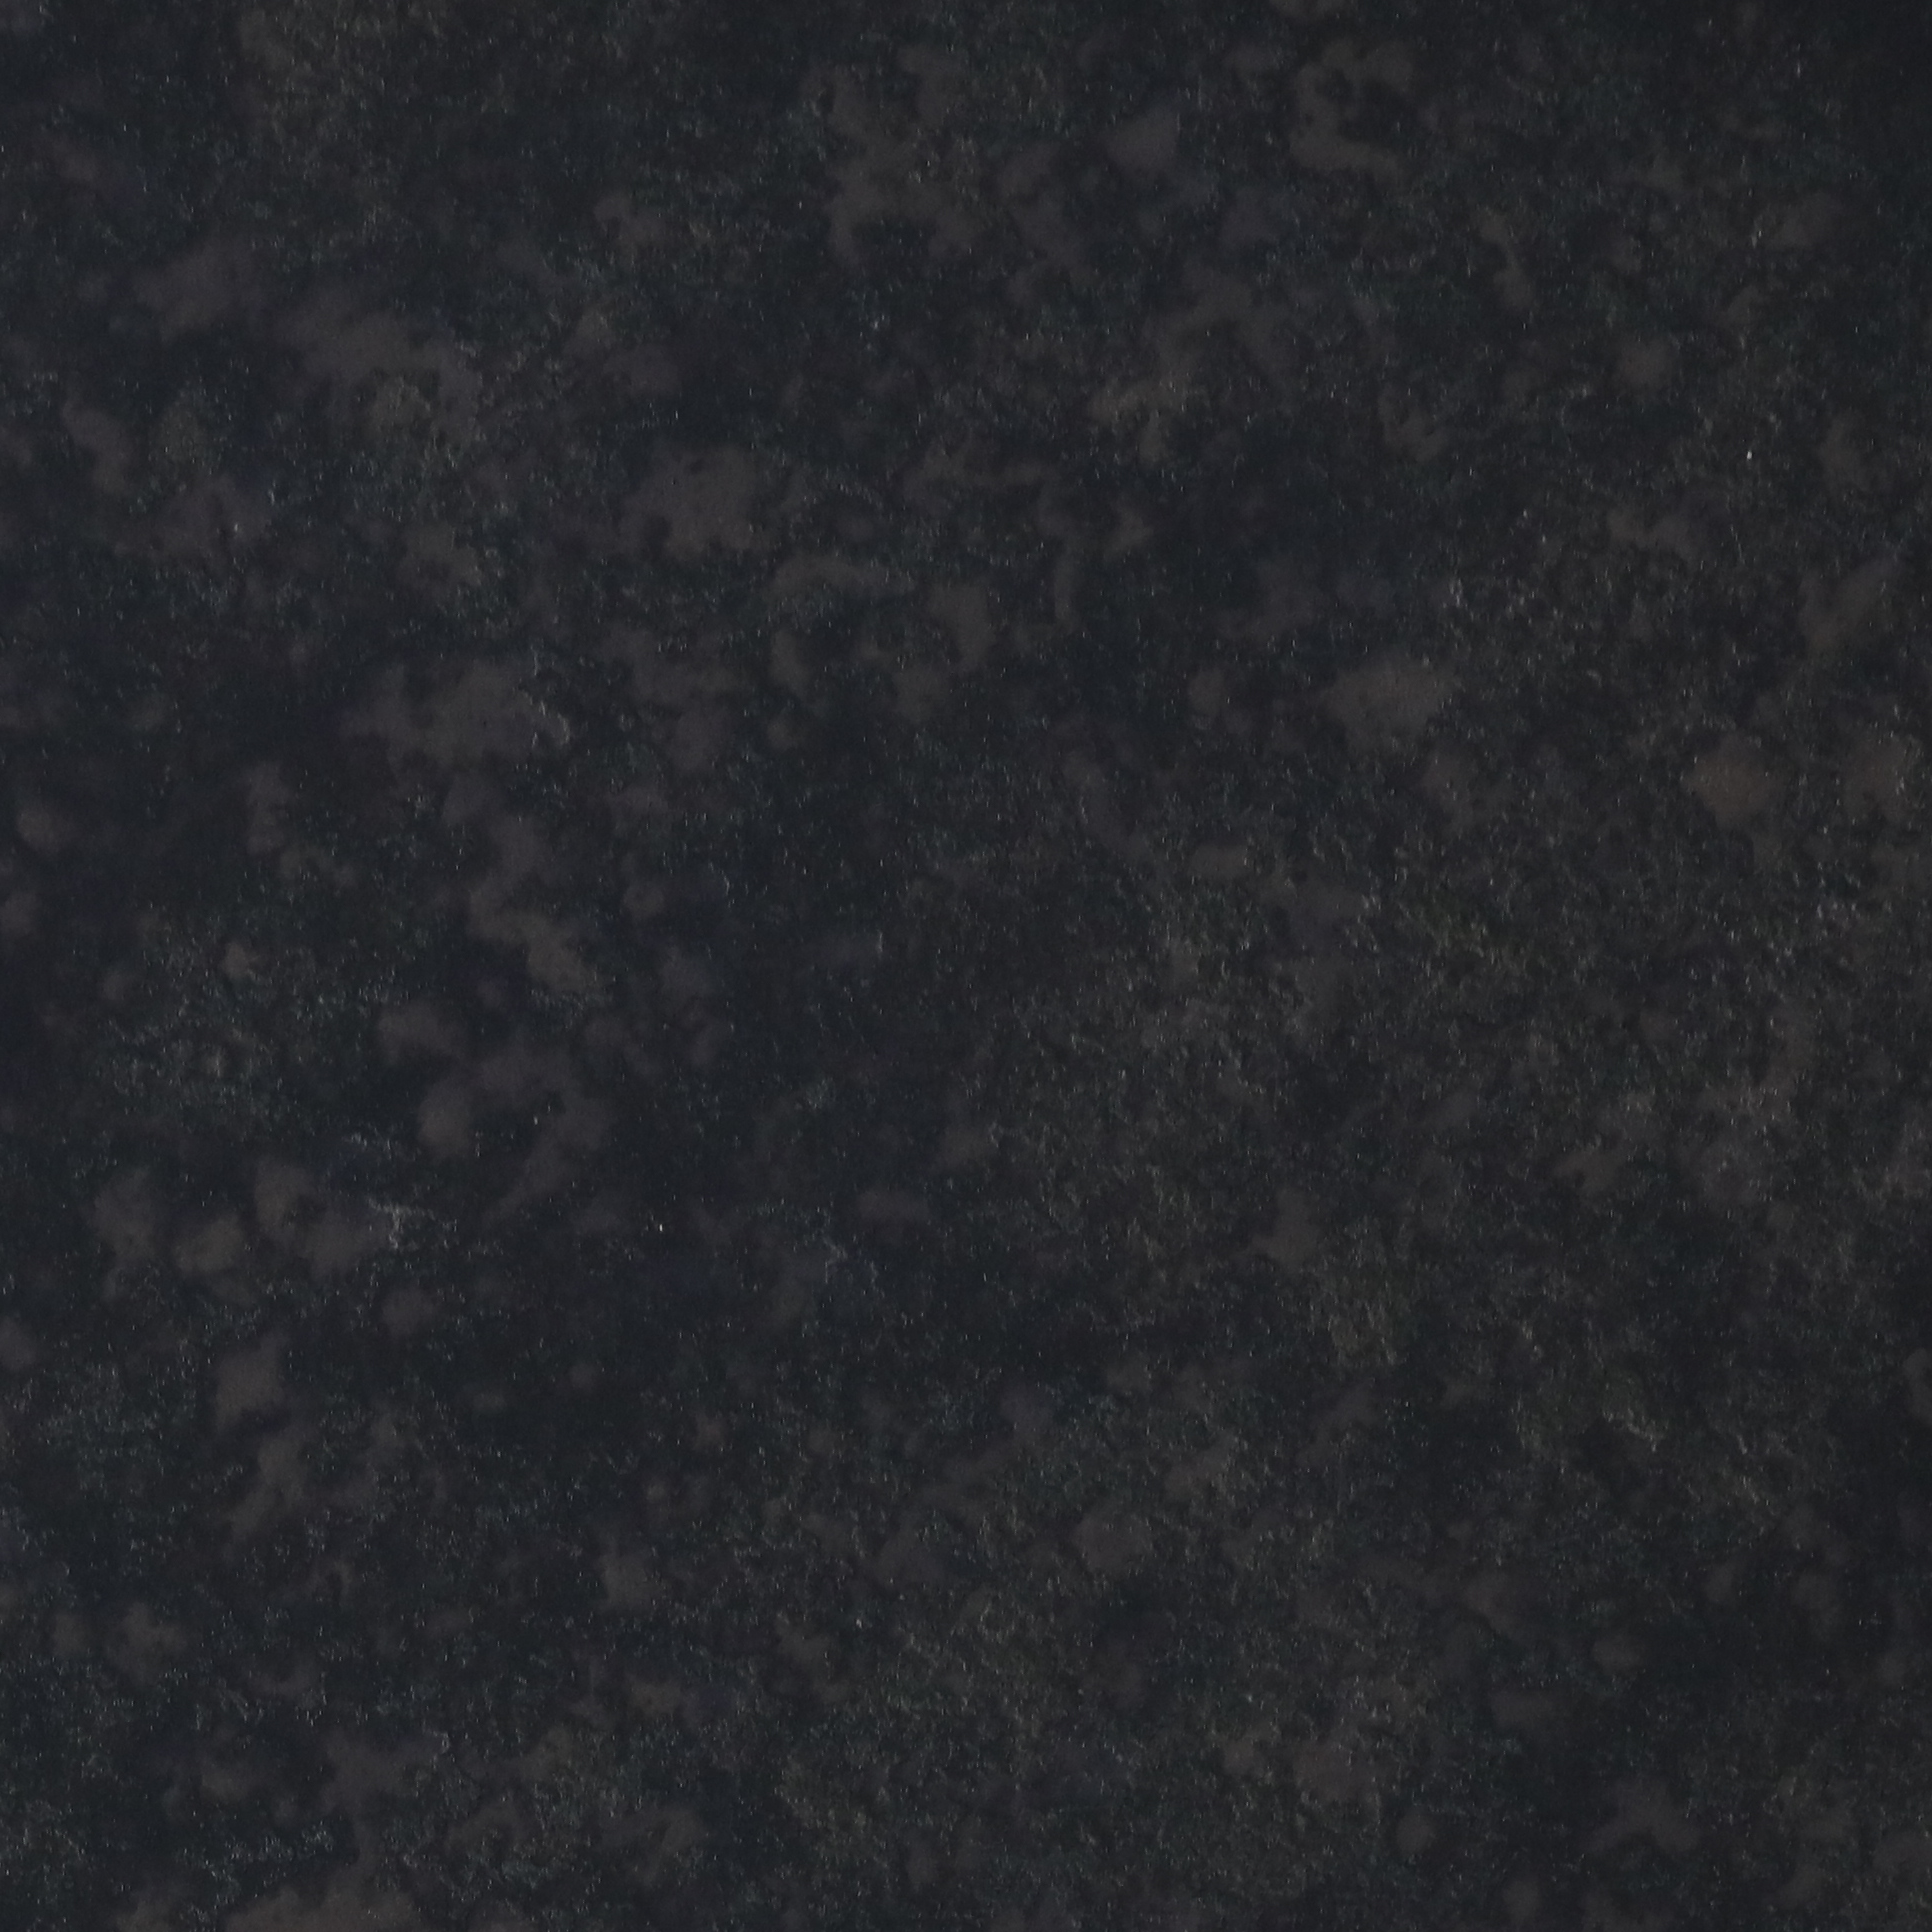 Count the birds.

0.